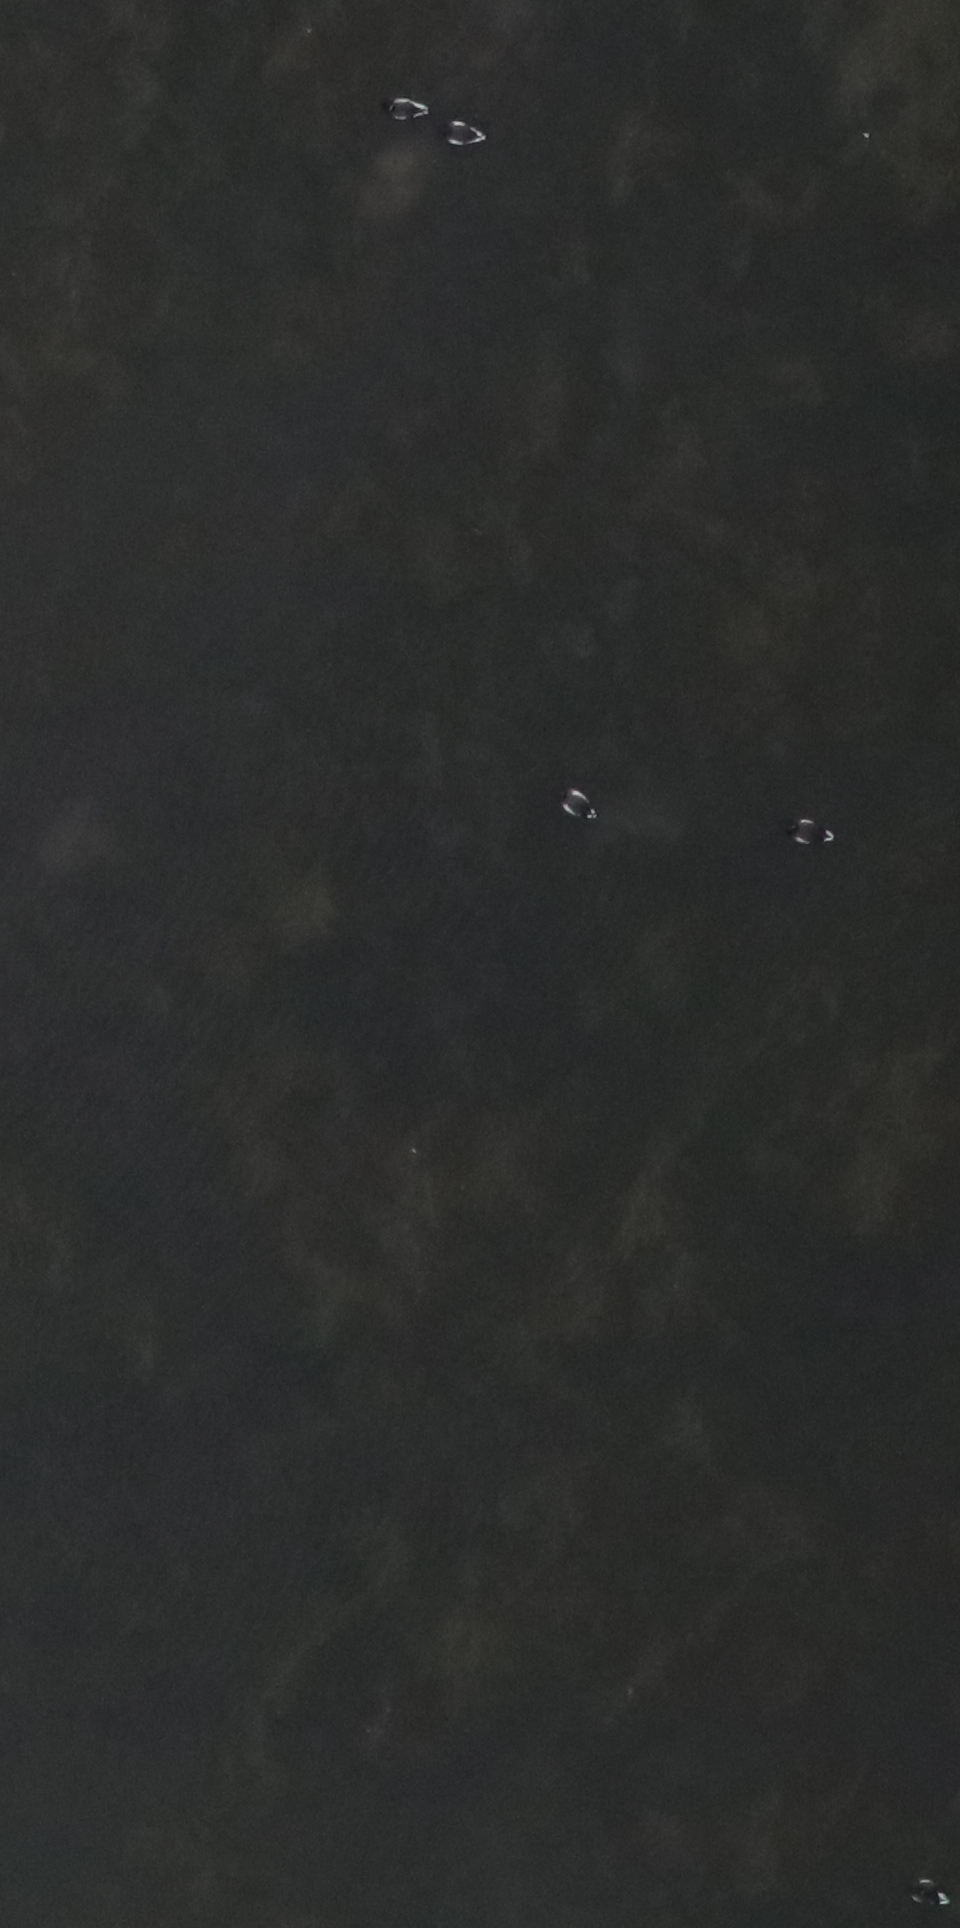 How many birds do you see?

5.